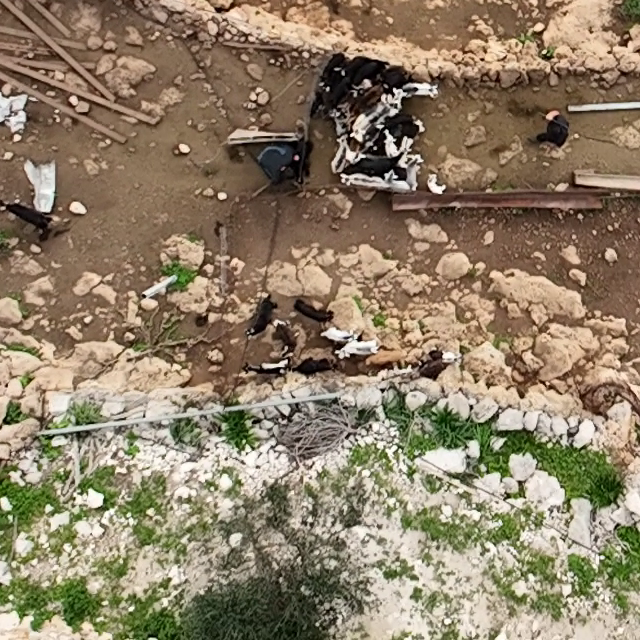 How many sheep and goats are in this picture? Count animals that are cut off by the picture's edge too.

30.